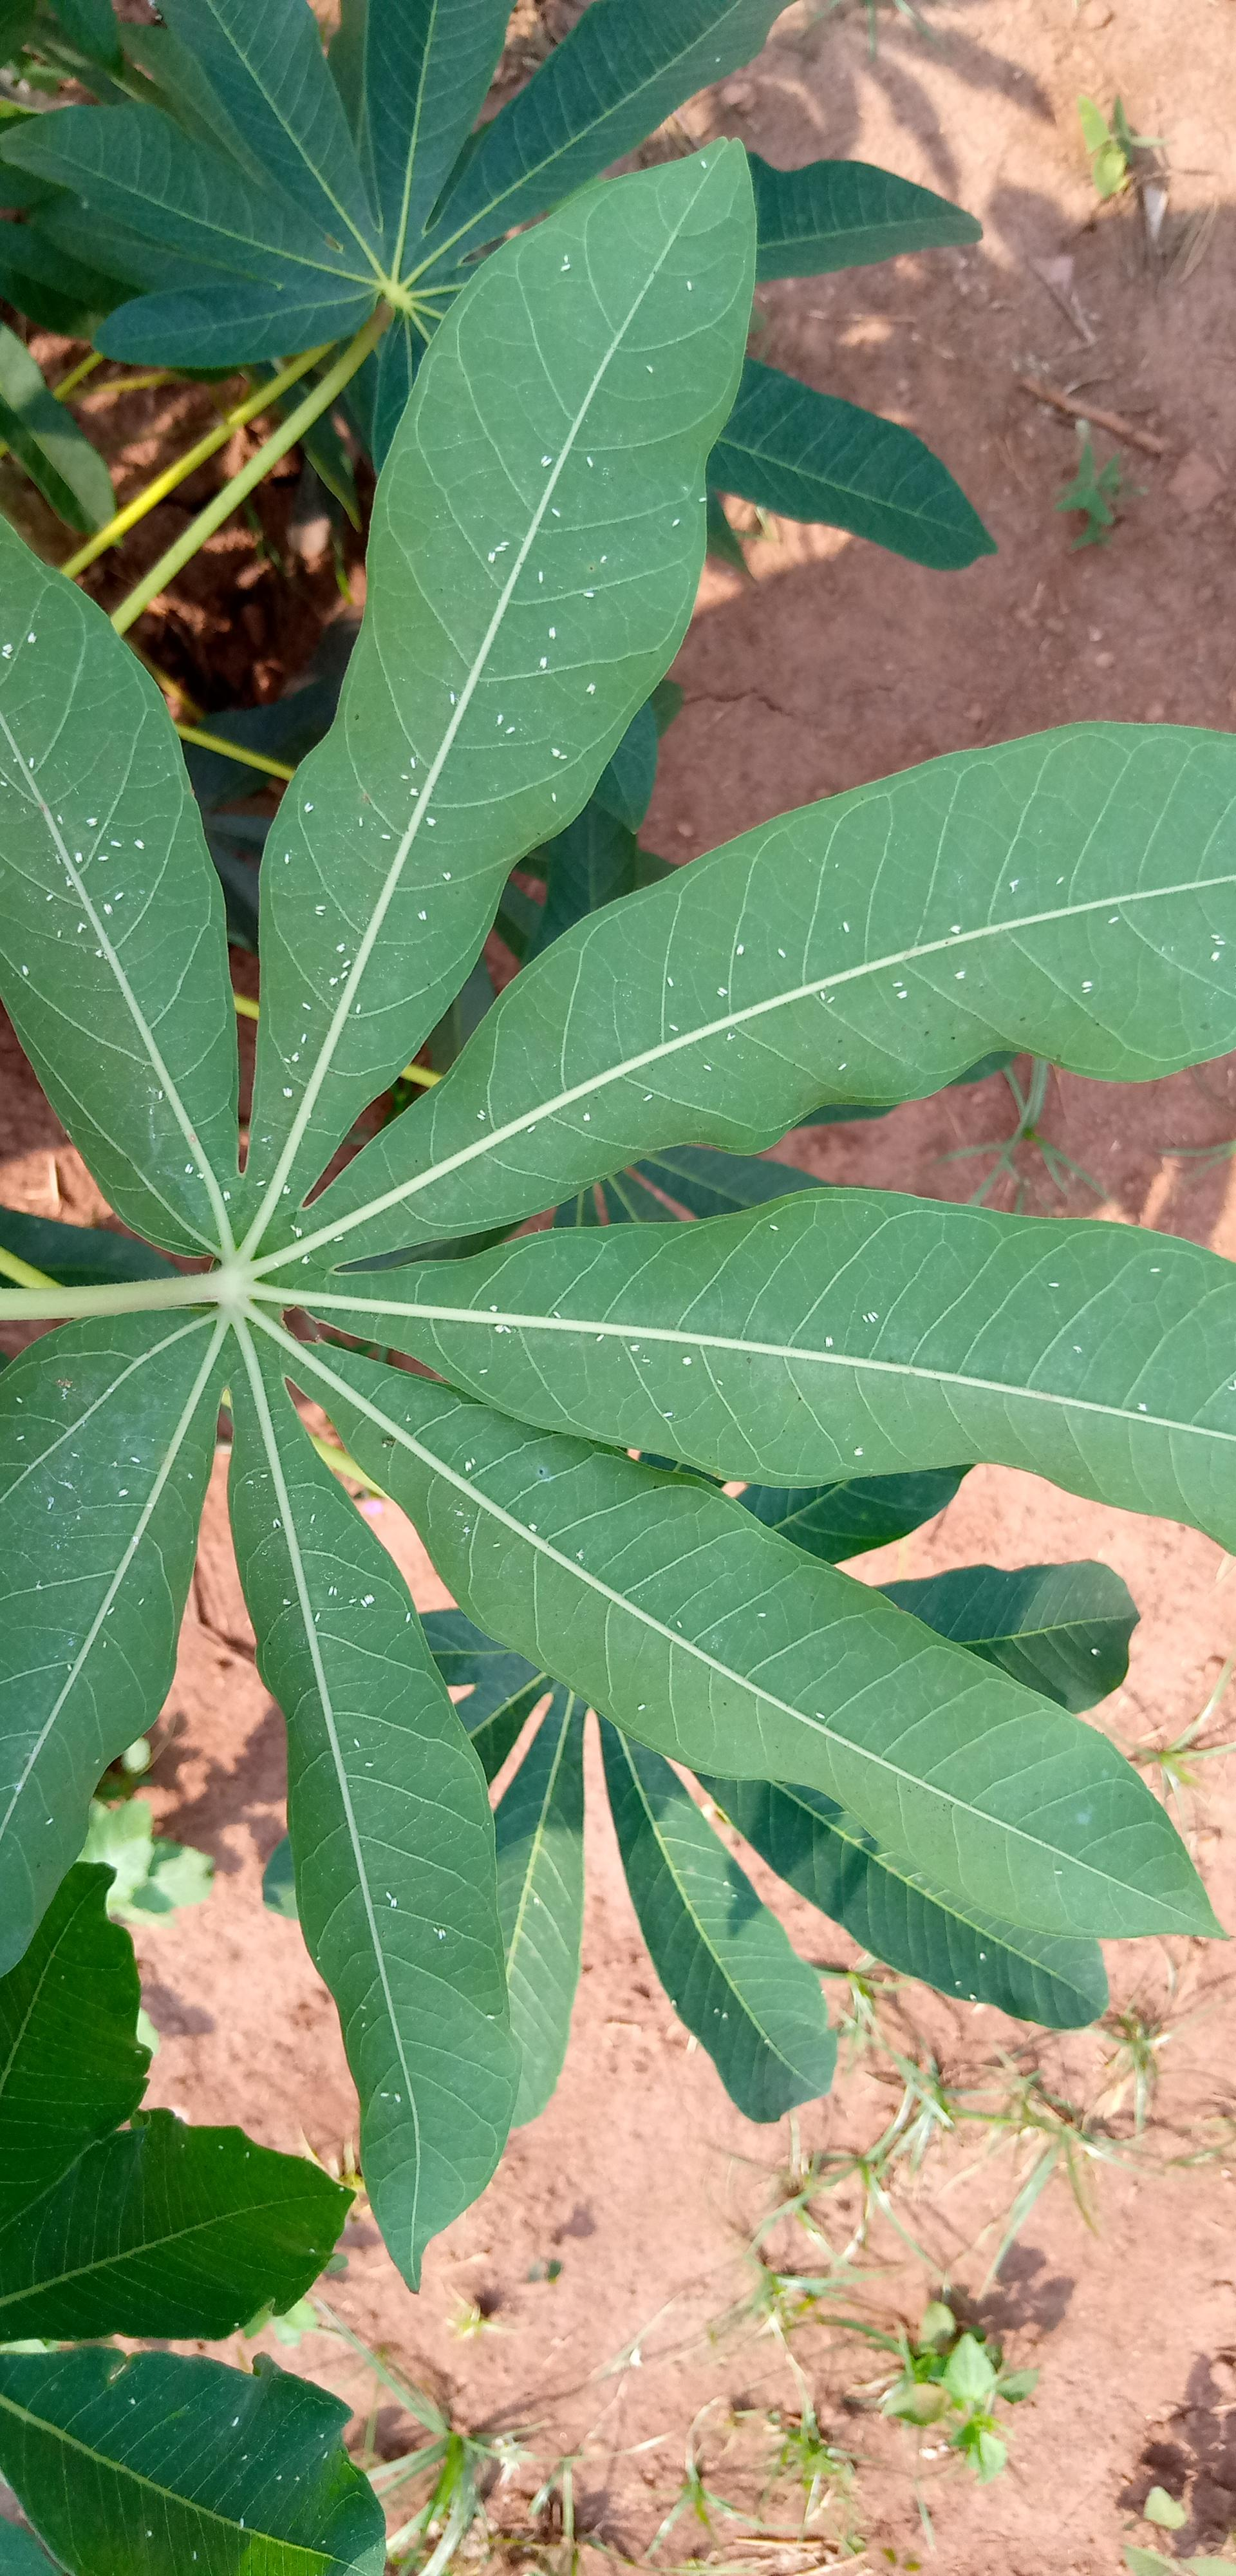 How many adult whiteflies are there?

198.